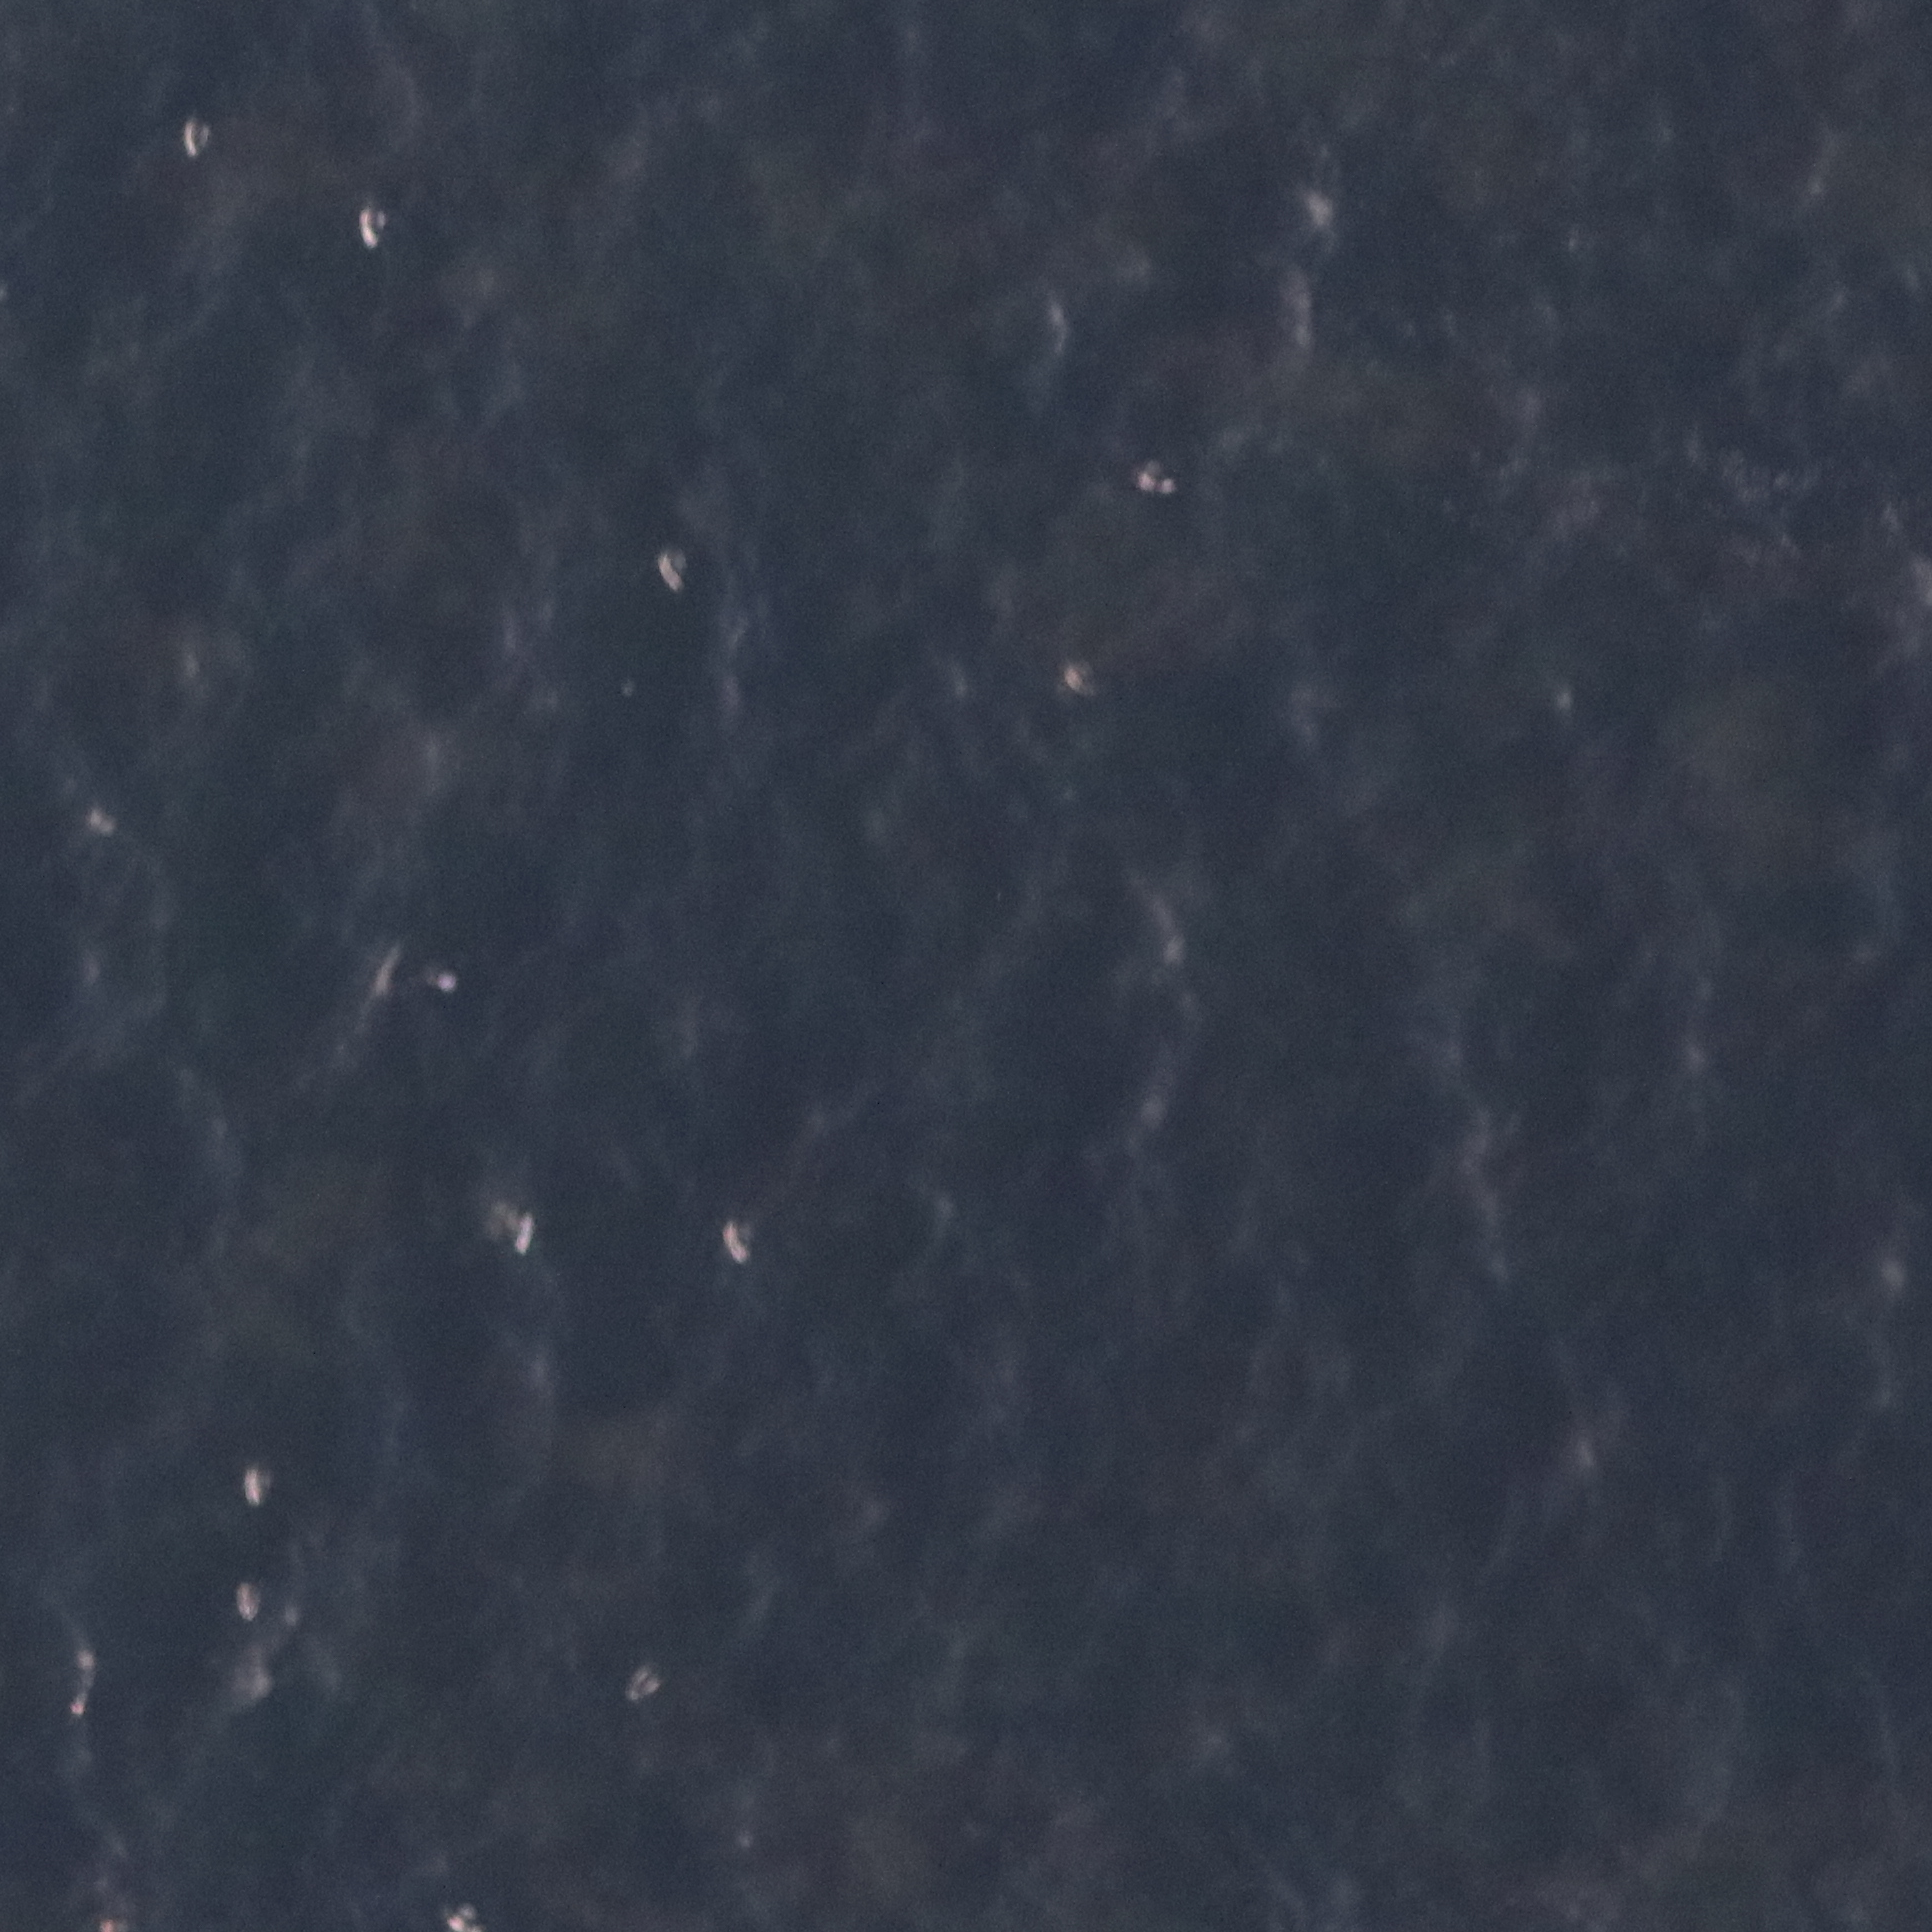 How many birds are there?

12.